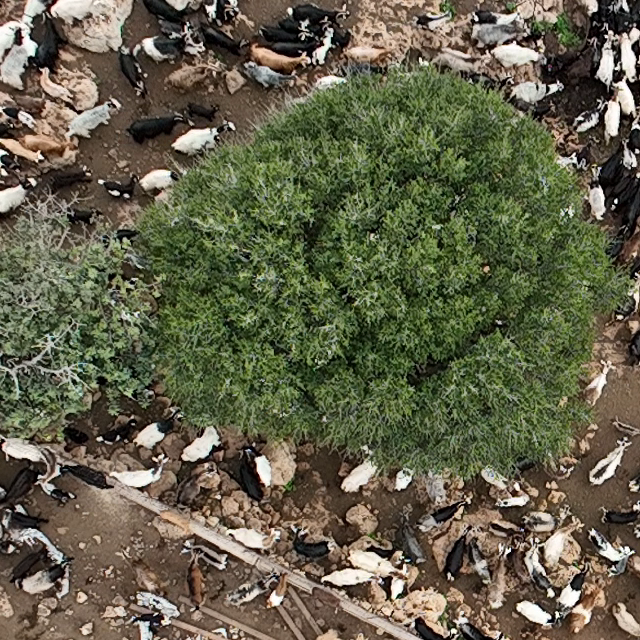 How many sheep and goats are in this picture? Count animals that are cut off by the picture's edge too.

137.